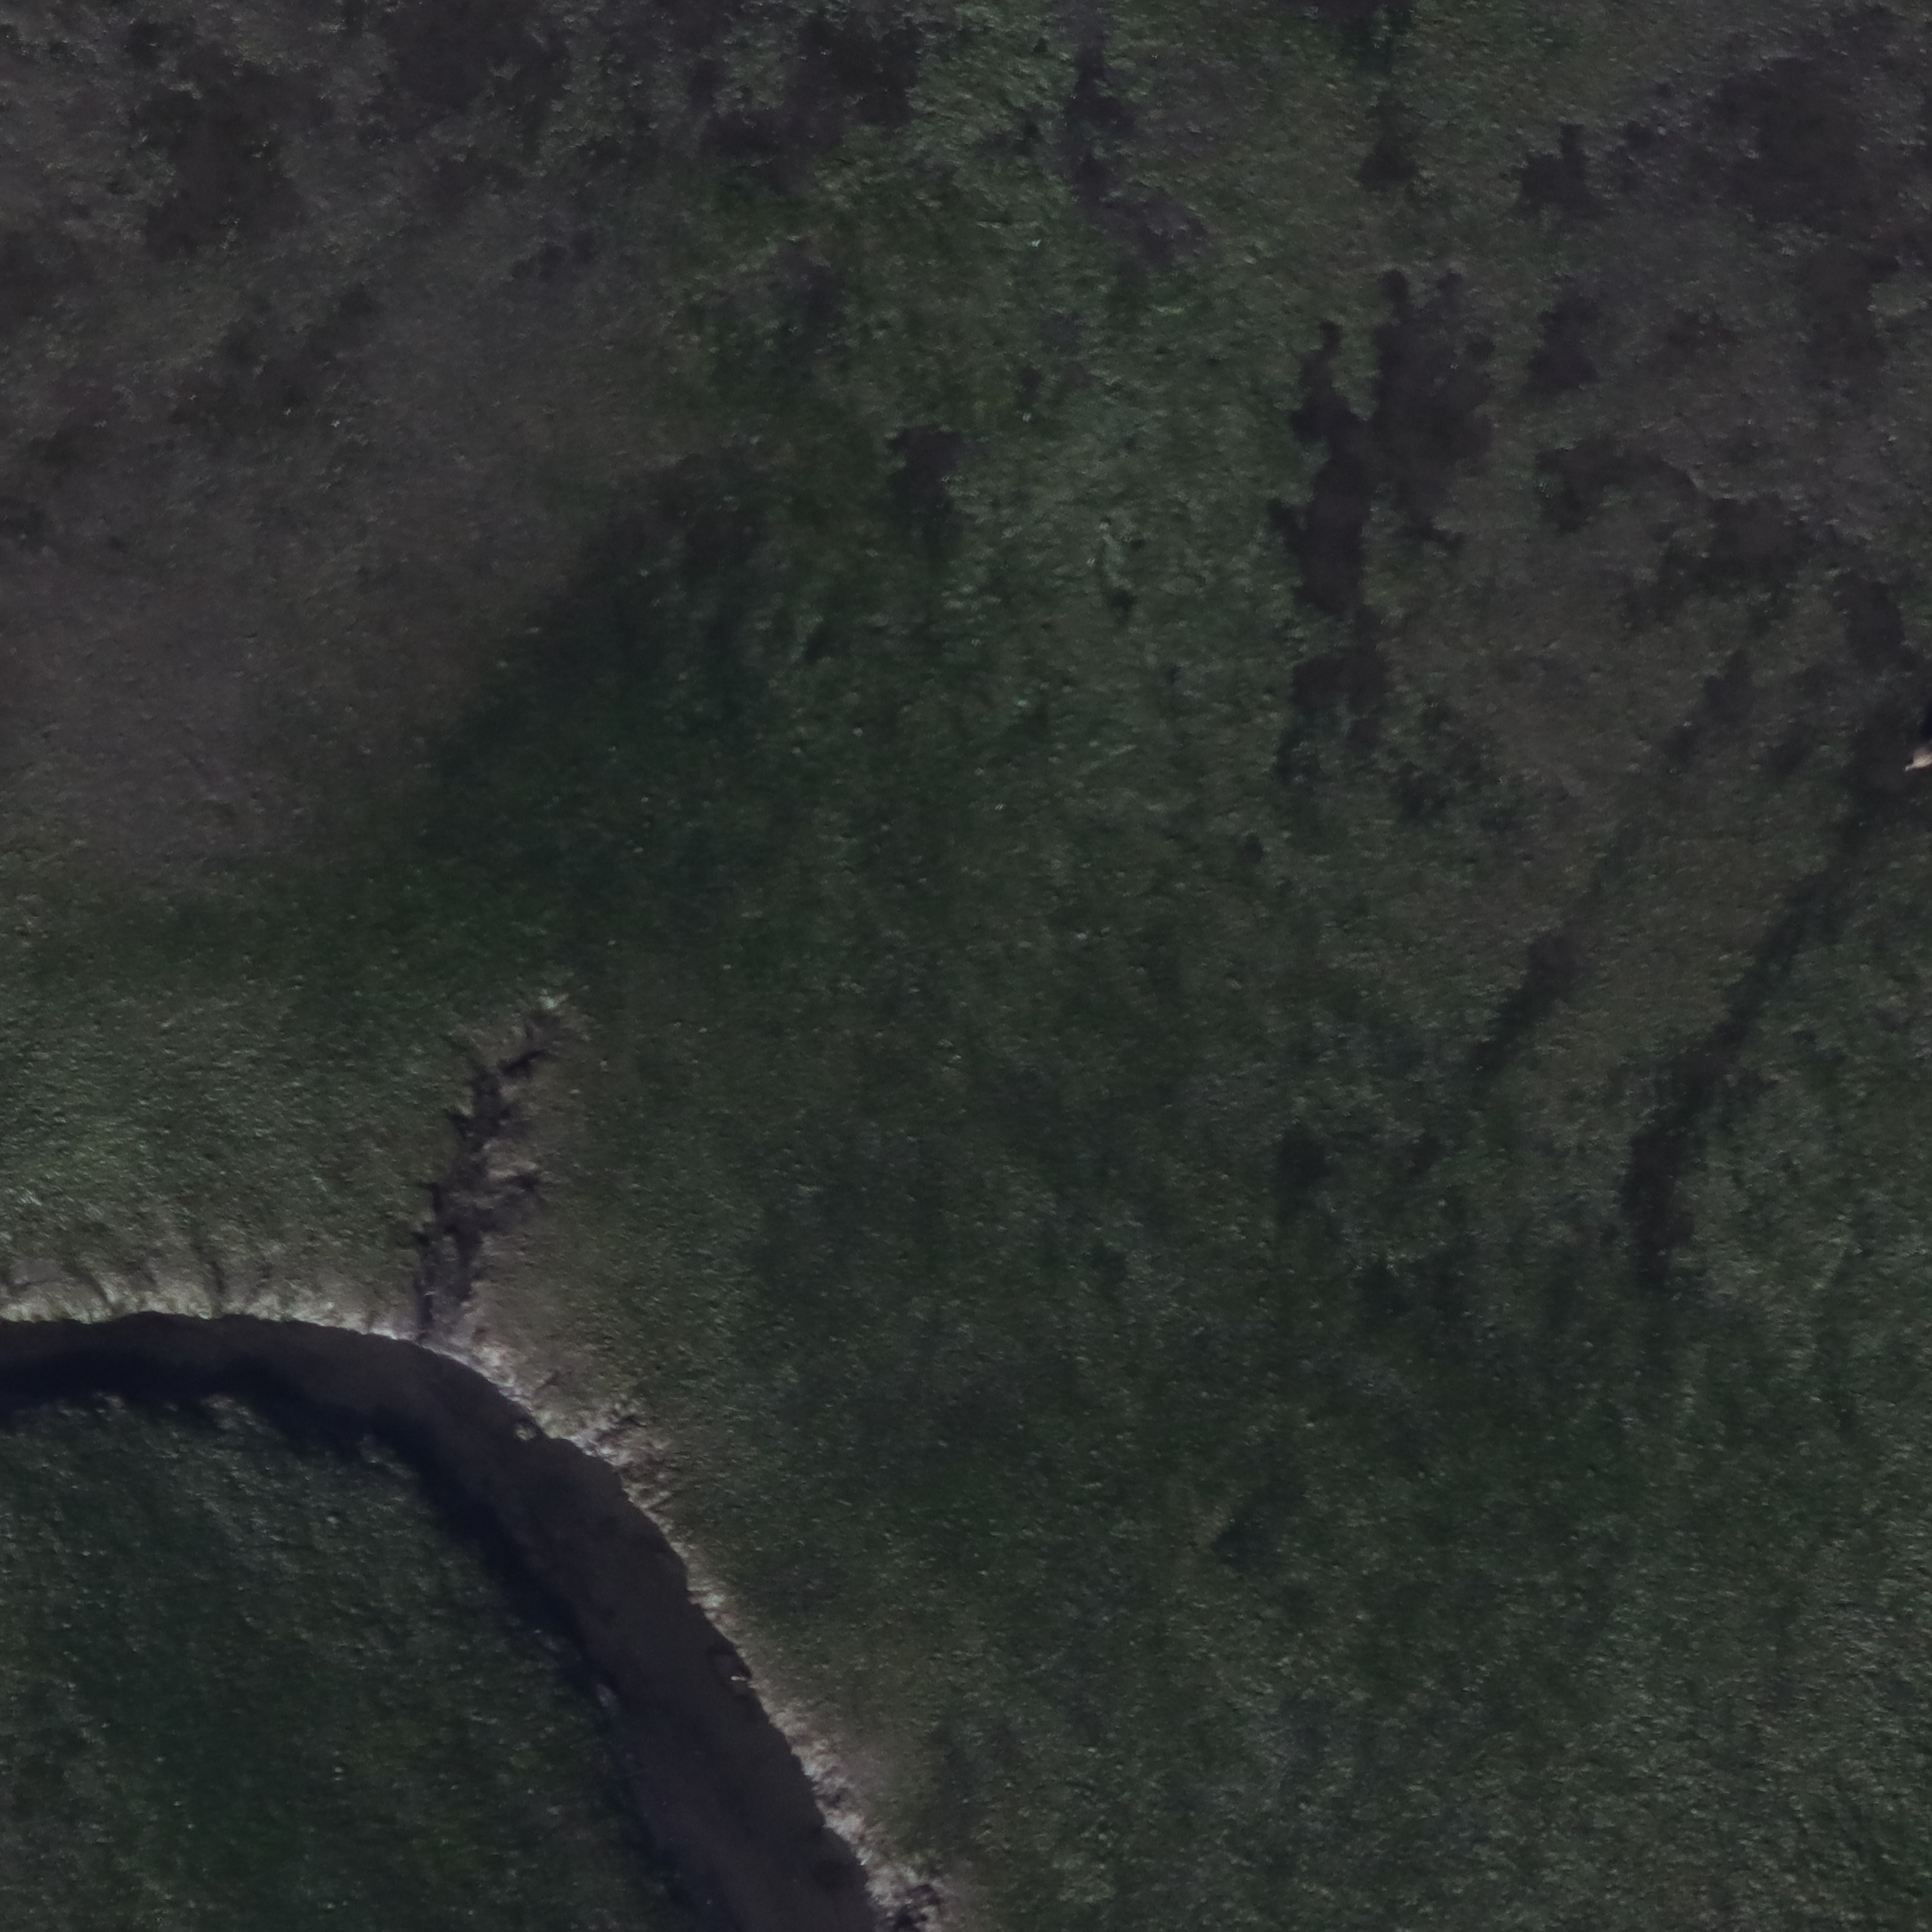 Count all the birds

1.